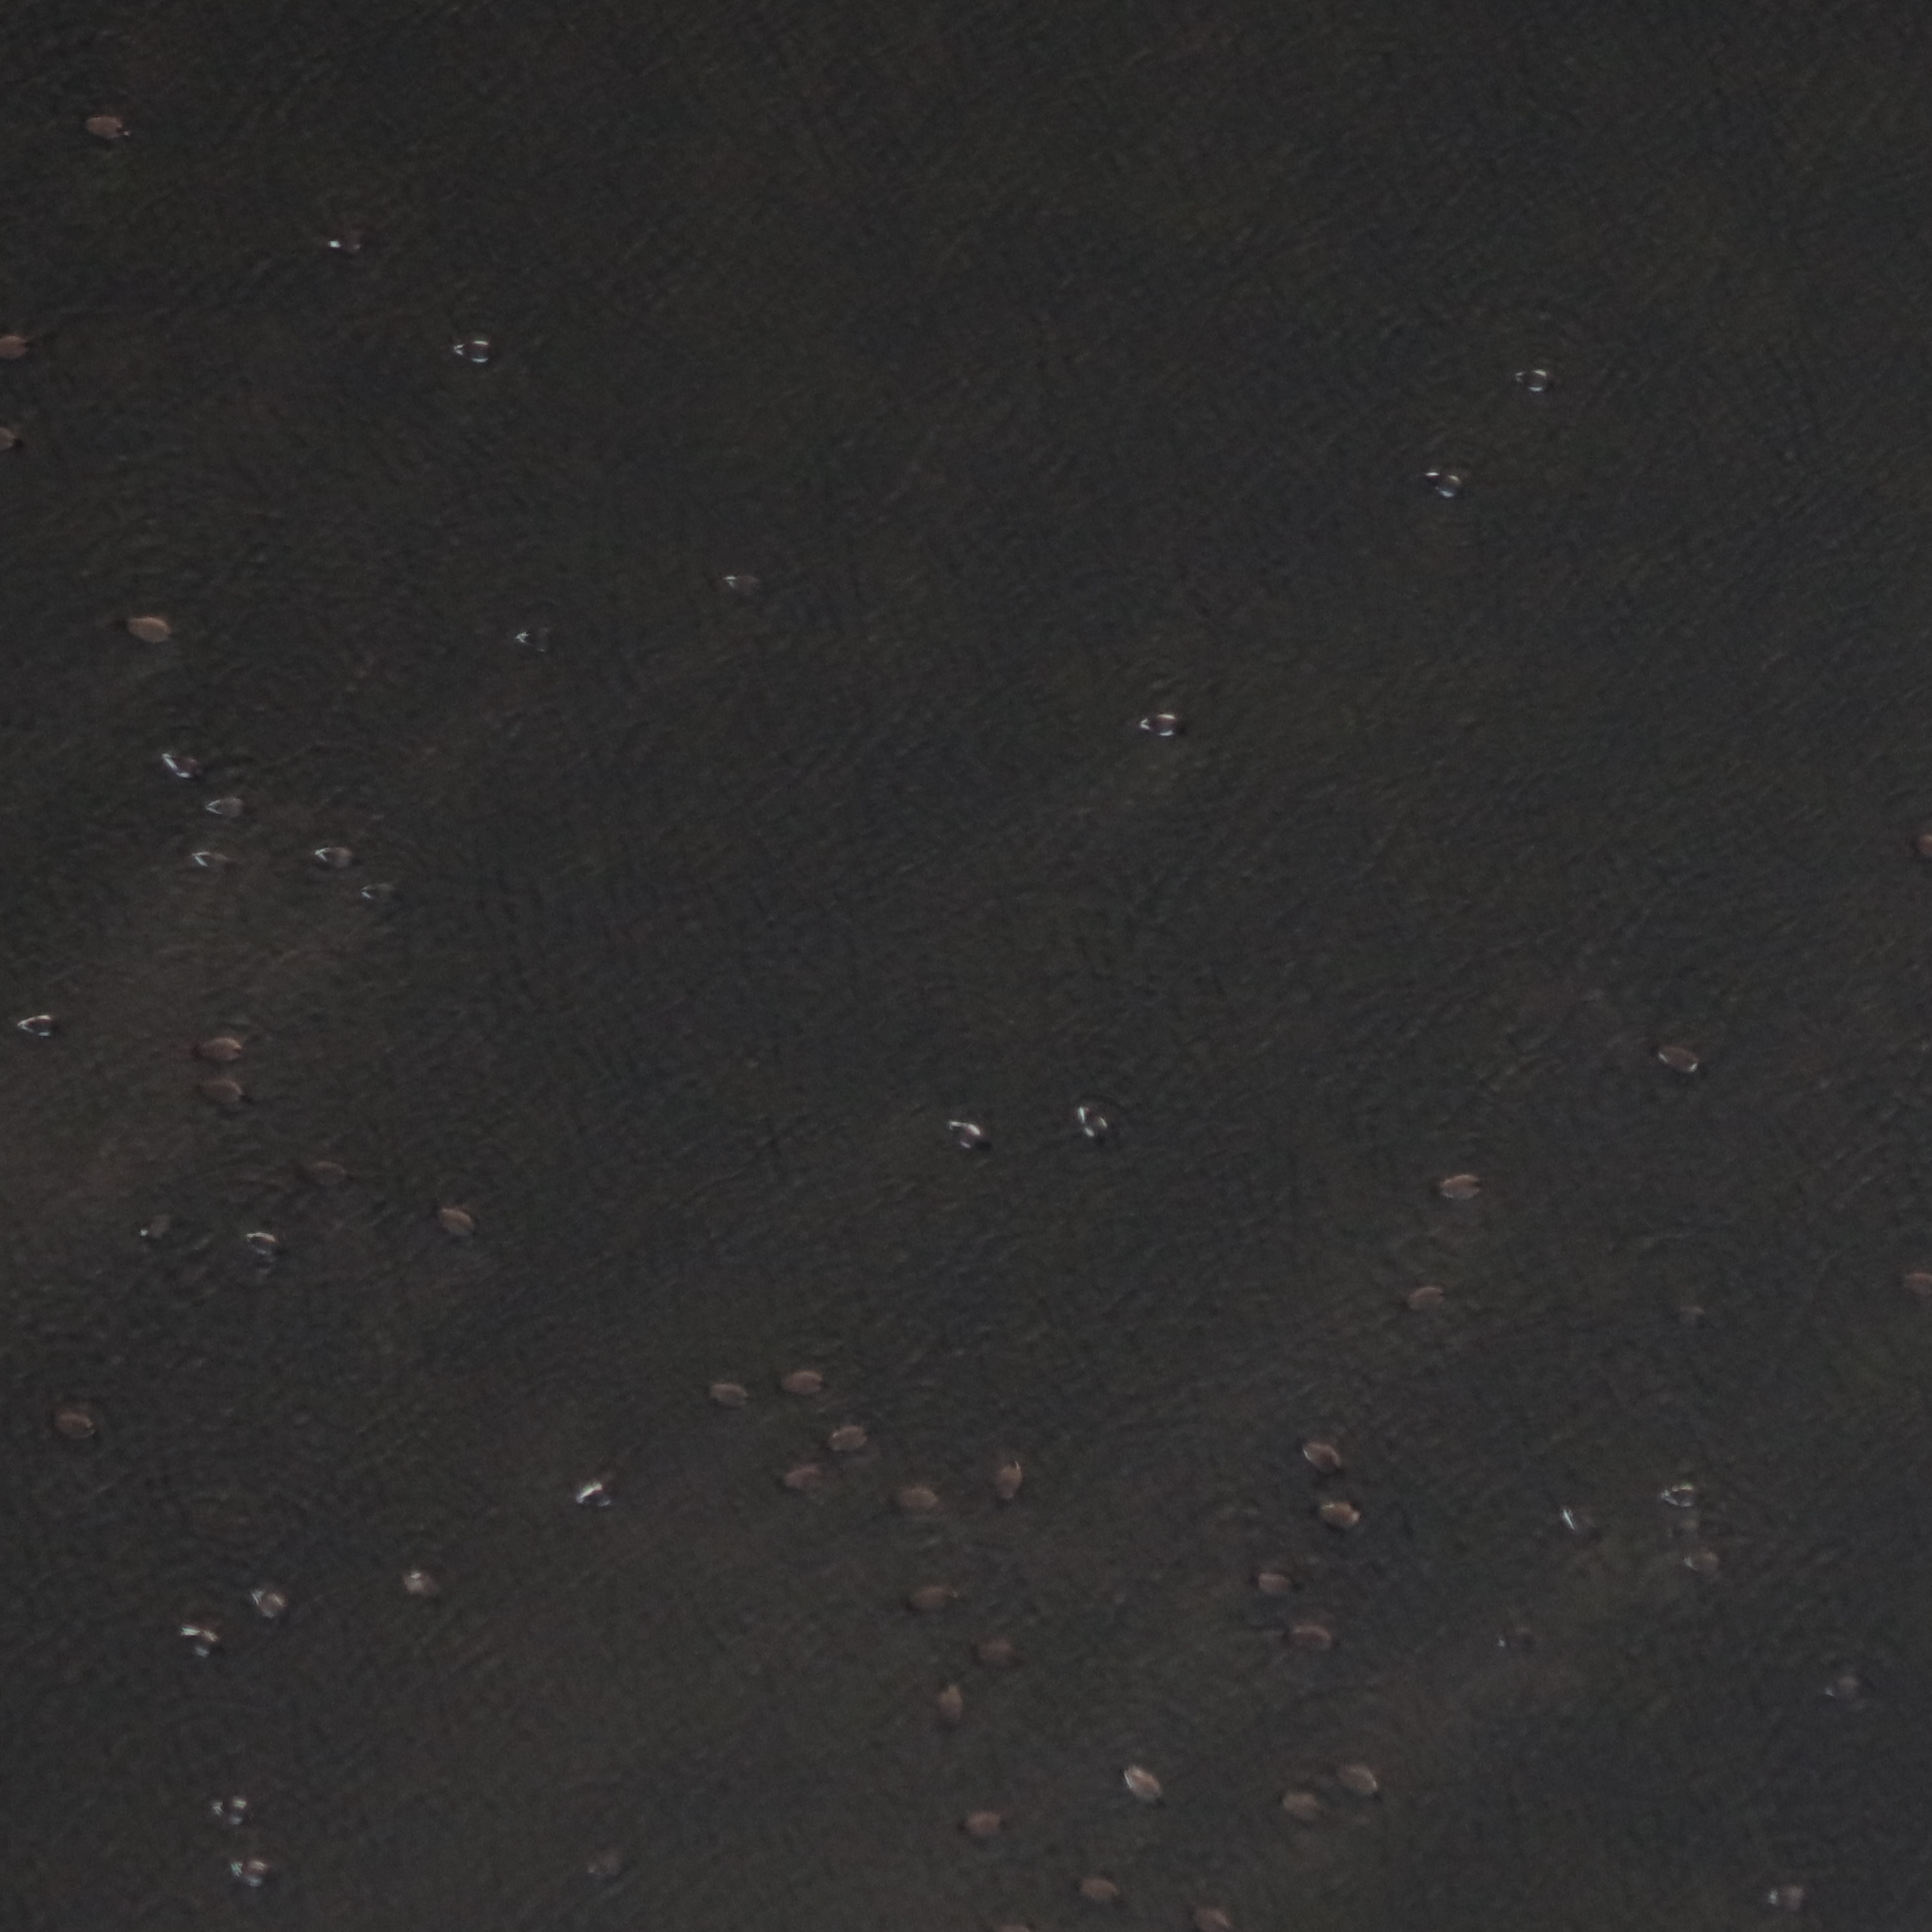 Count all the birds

58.